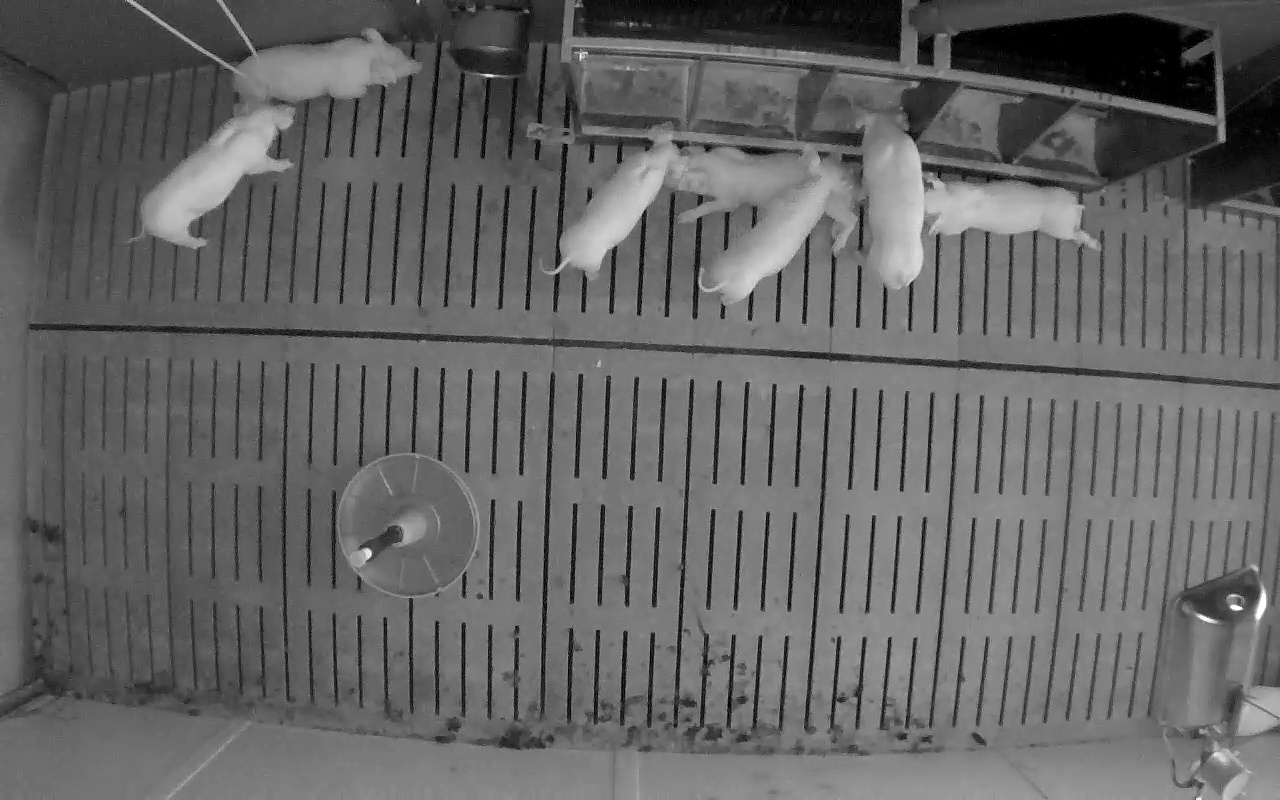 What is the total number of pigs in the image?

7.